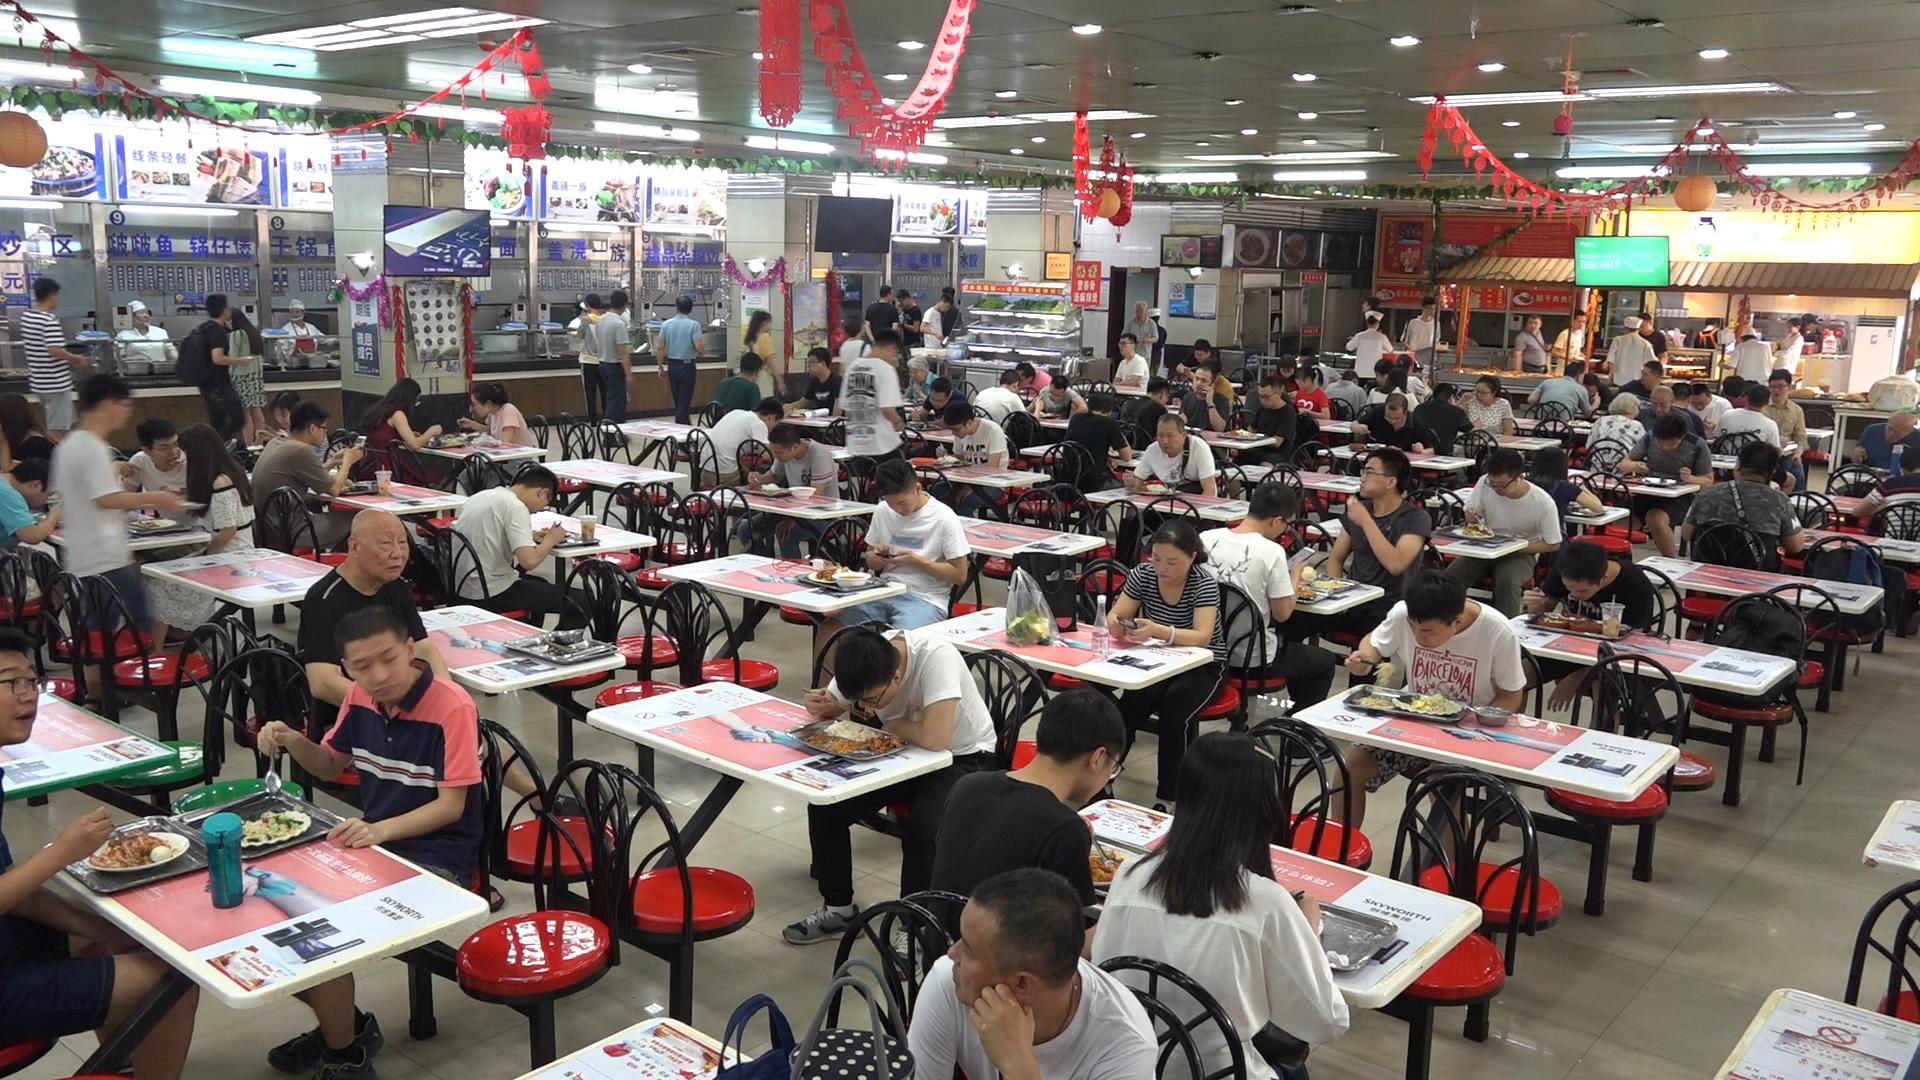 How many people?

93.